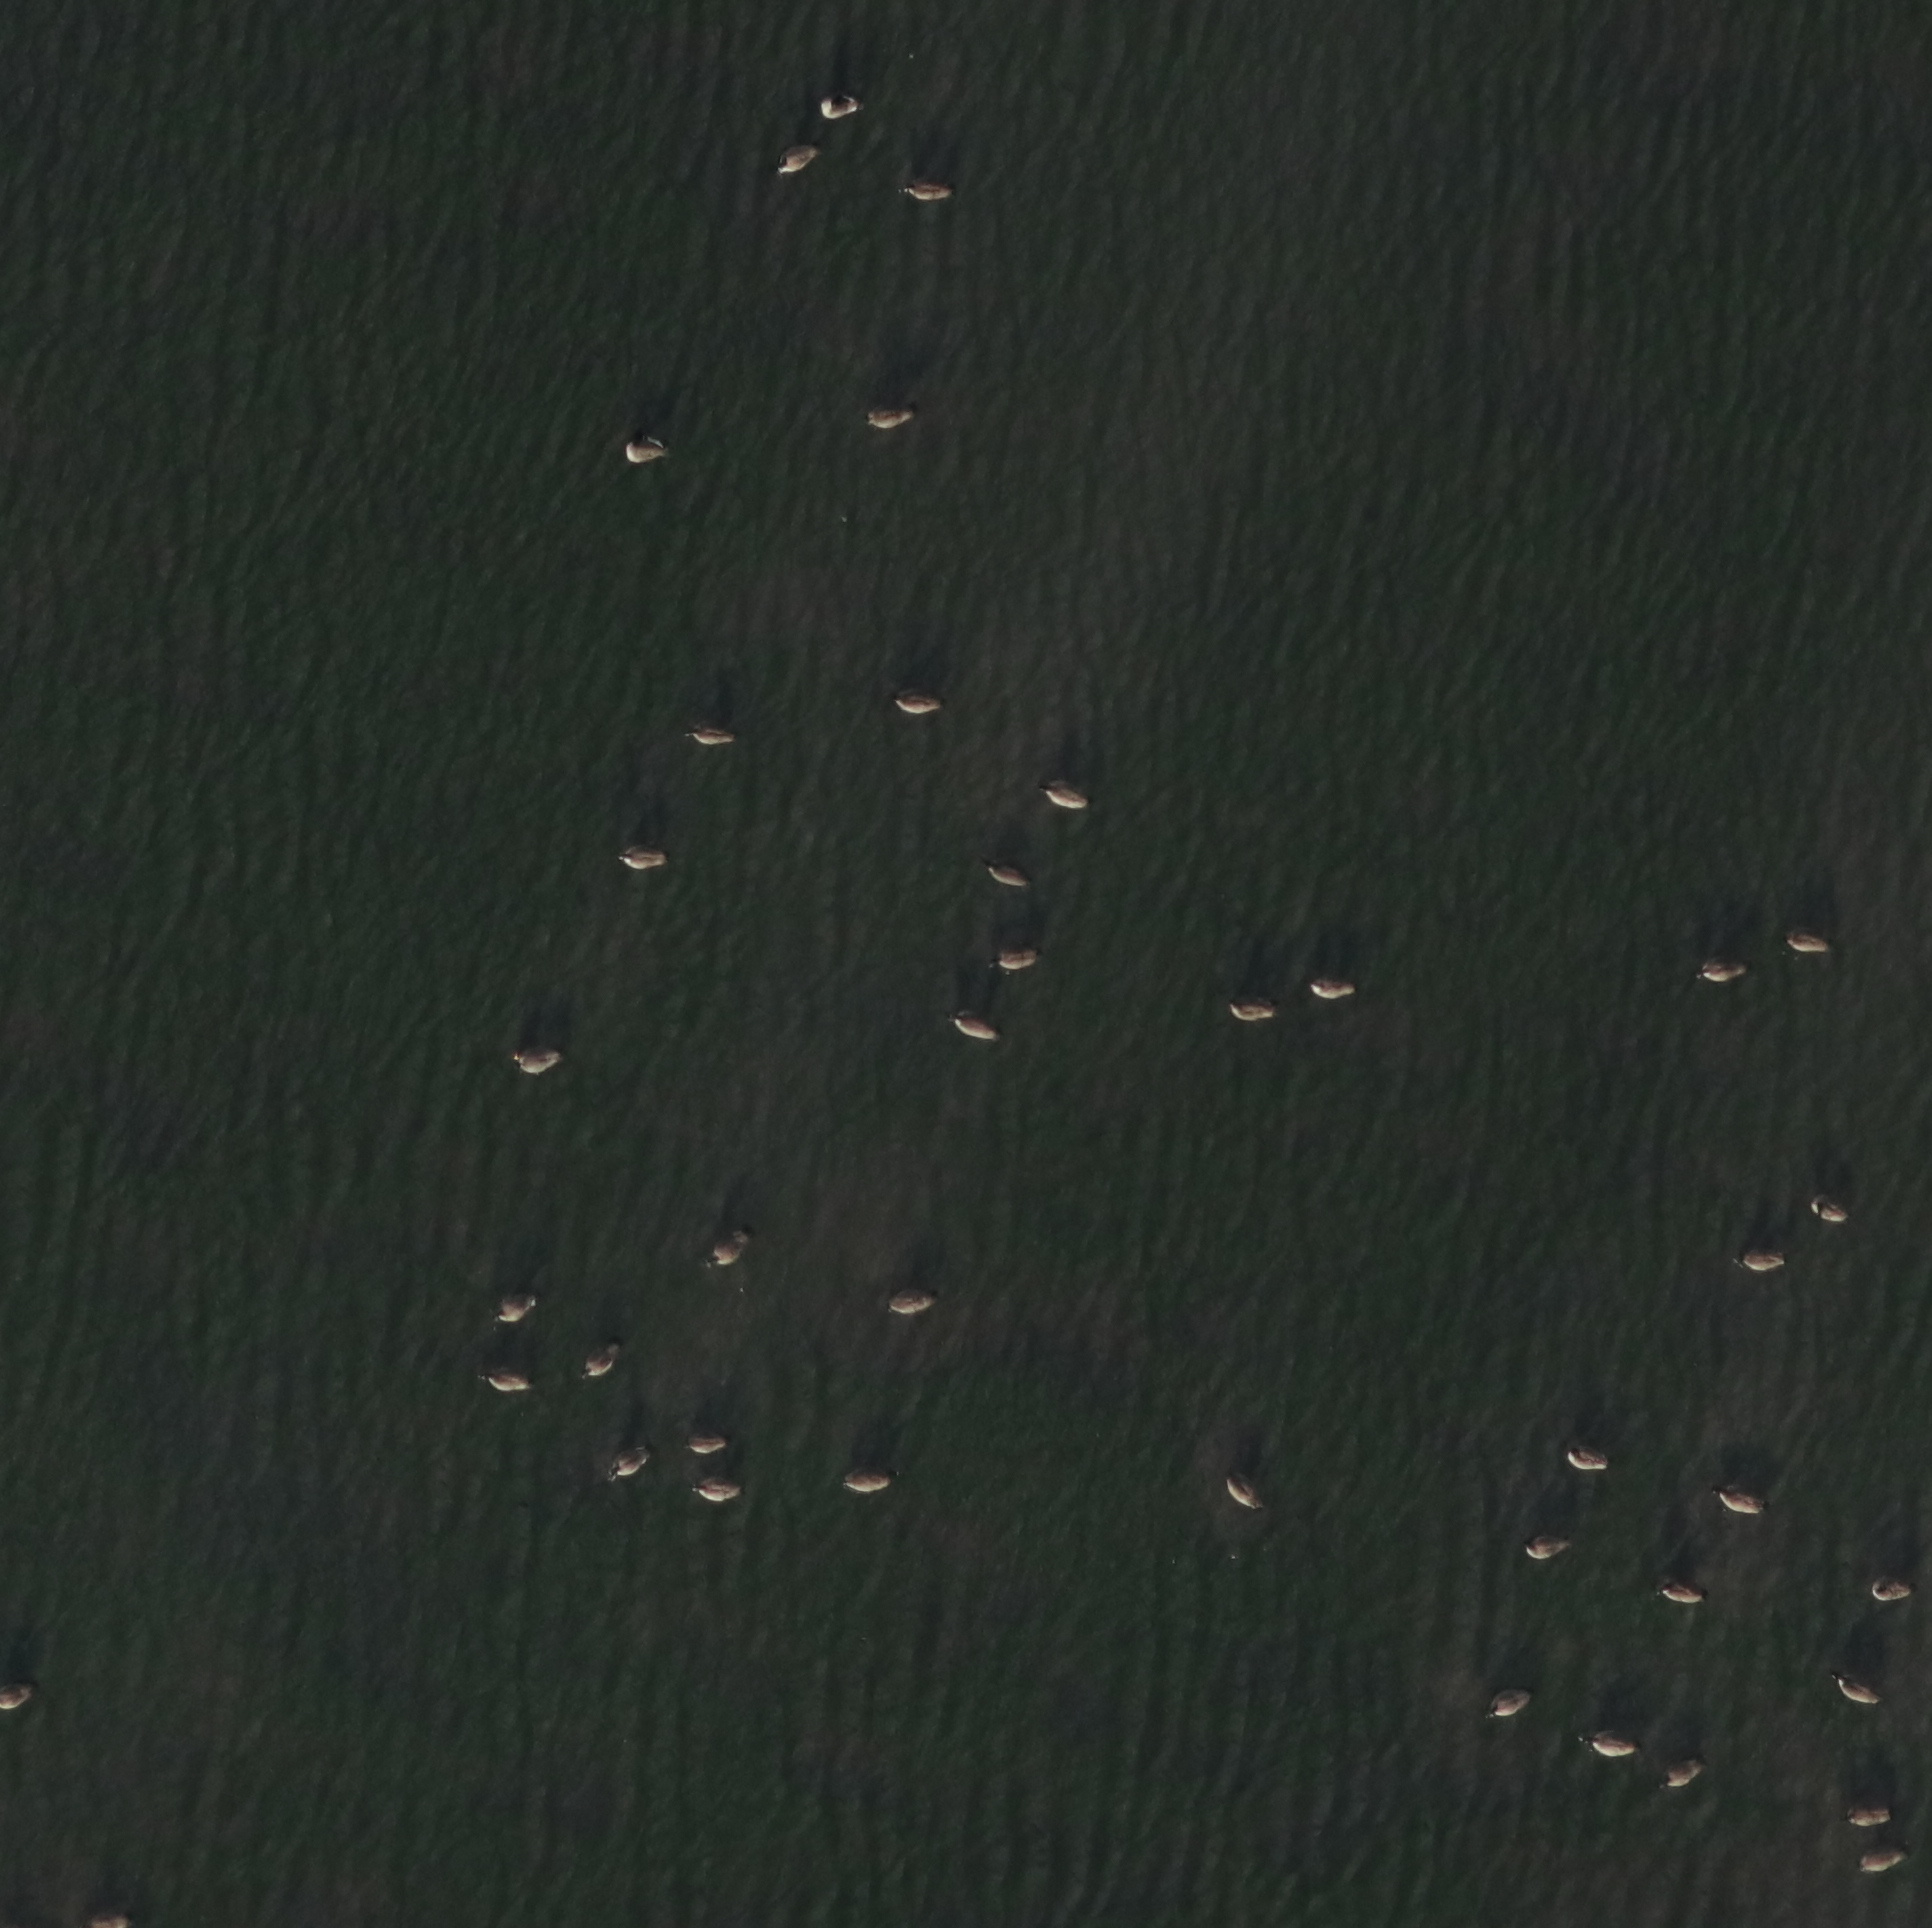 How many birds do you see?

41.